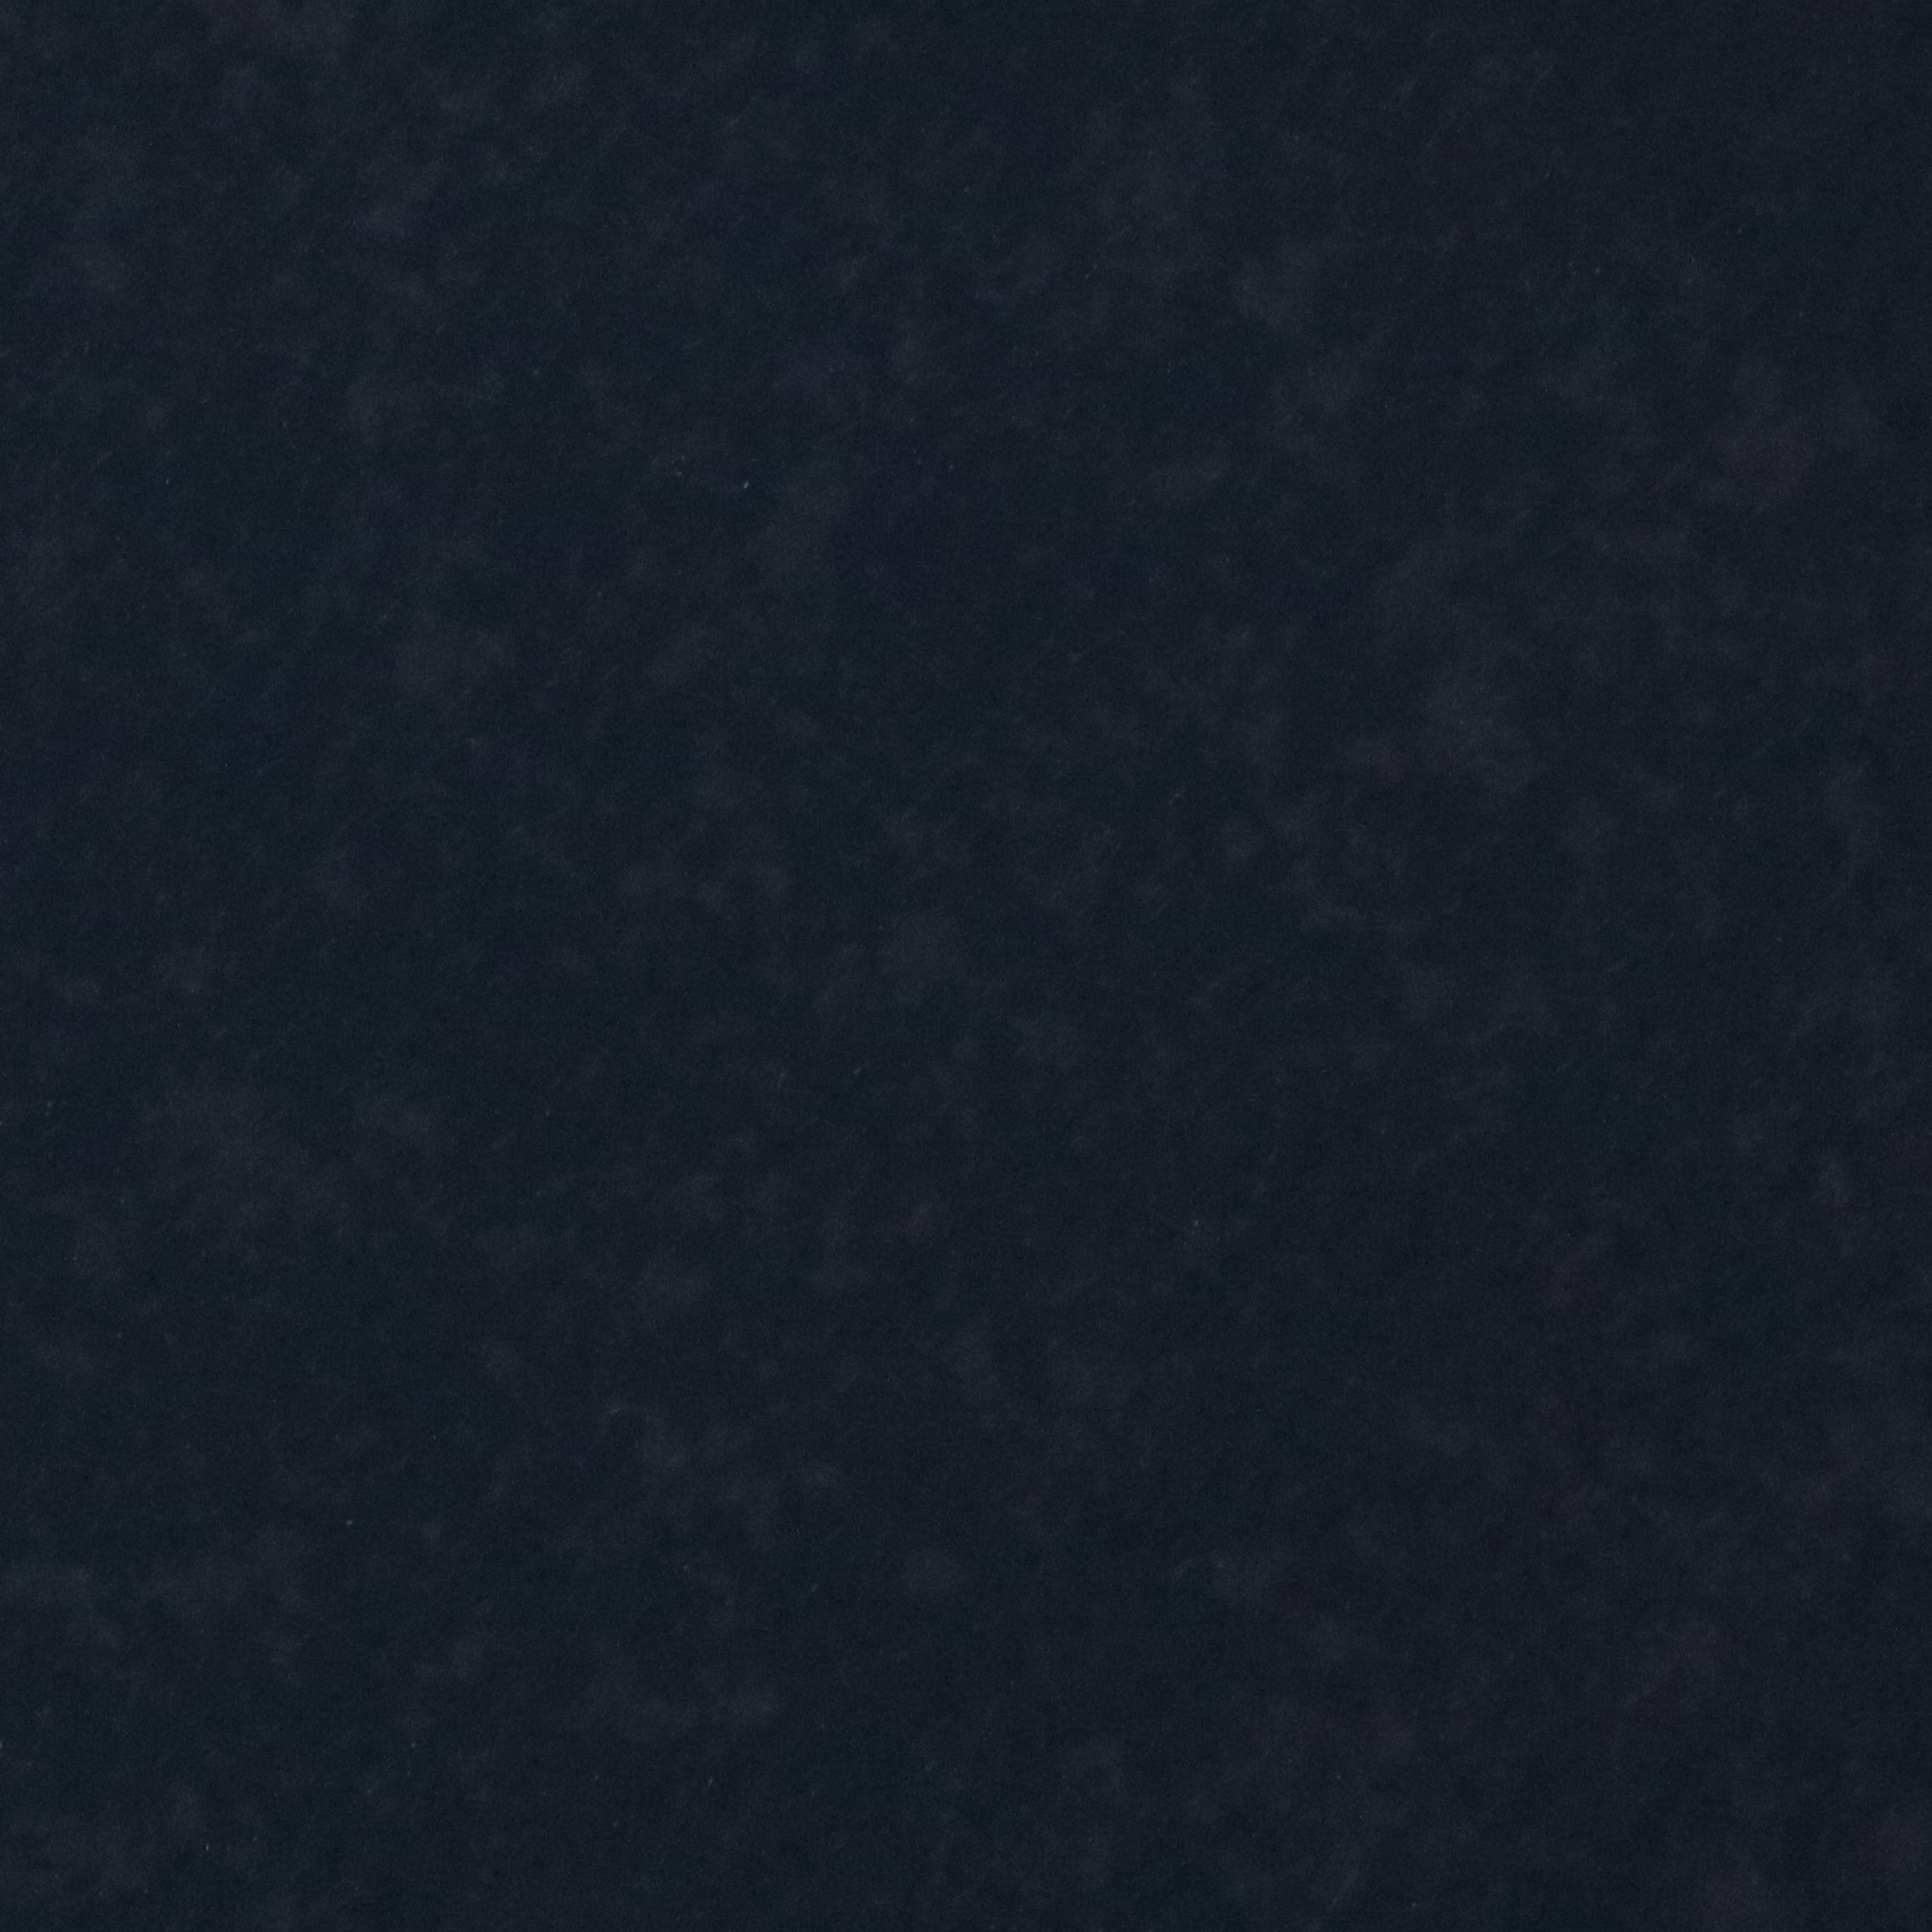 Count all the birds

0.